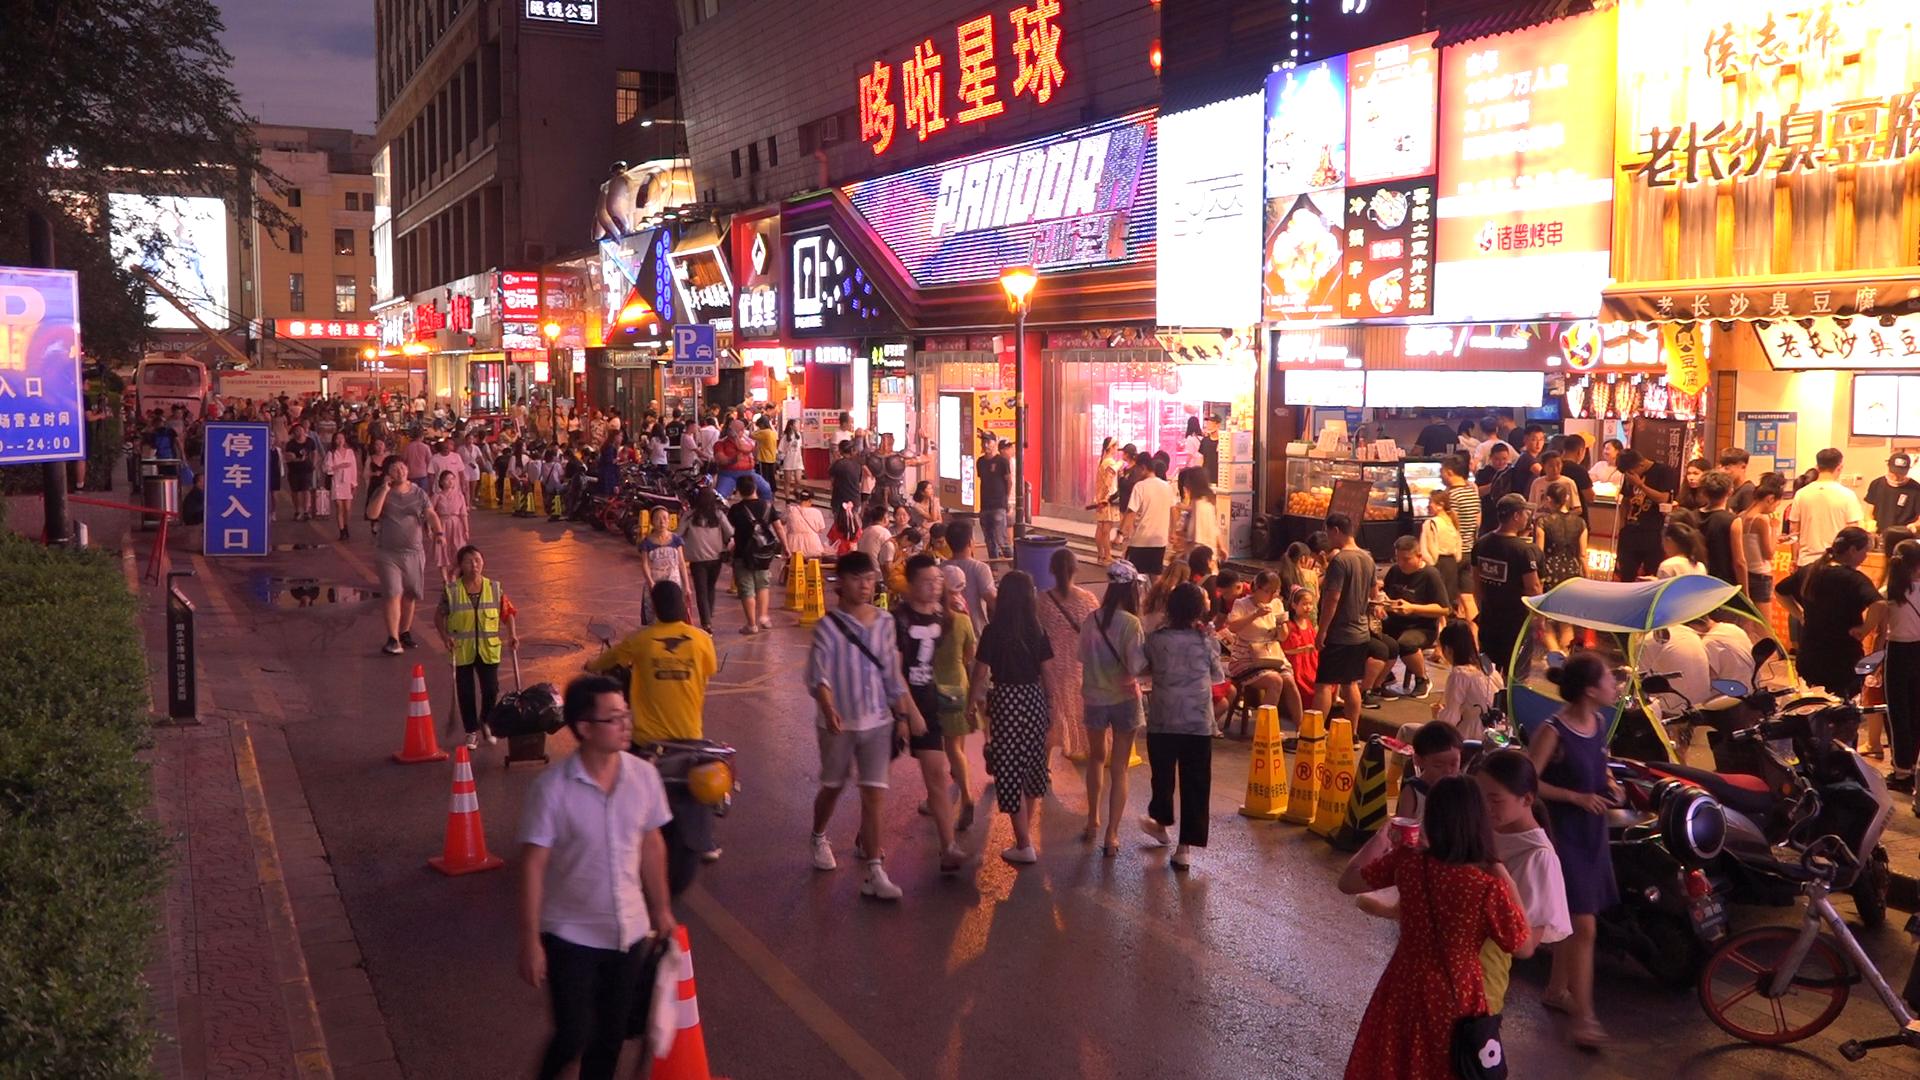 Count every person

136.